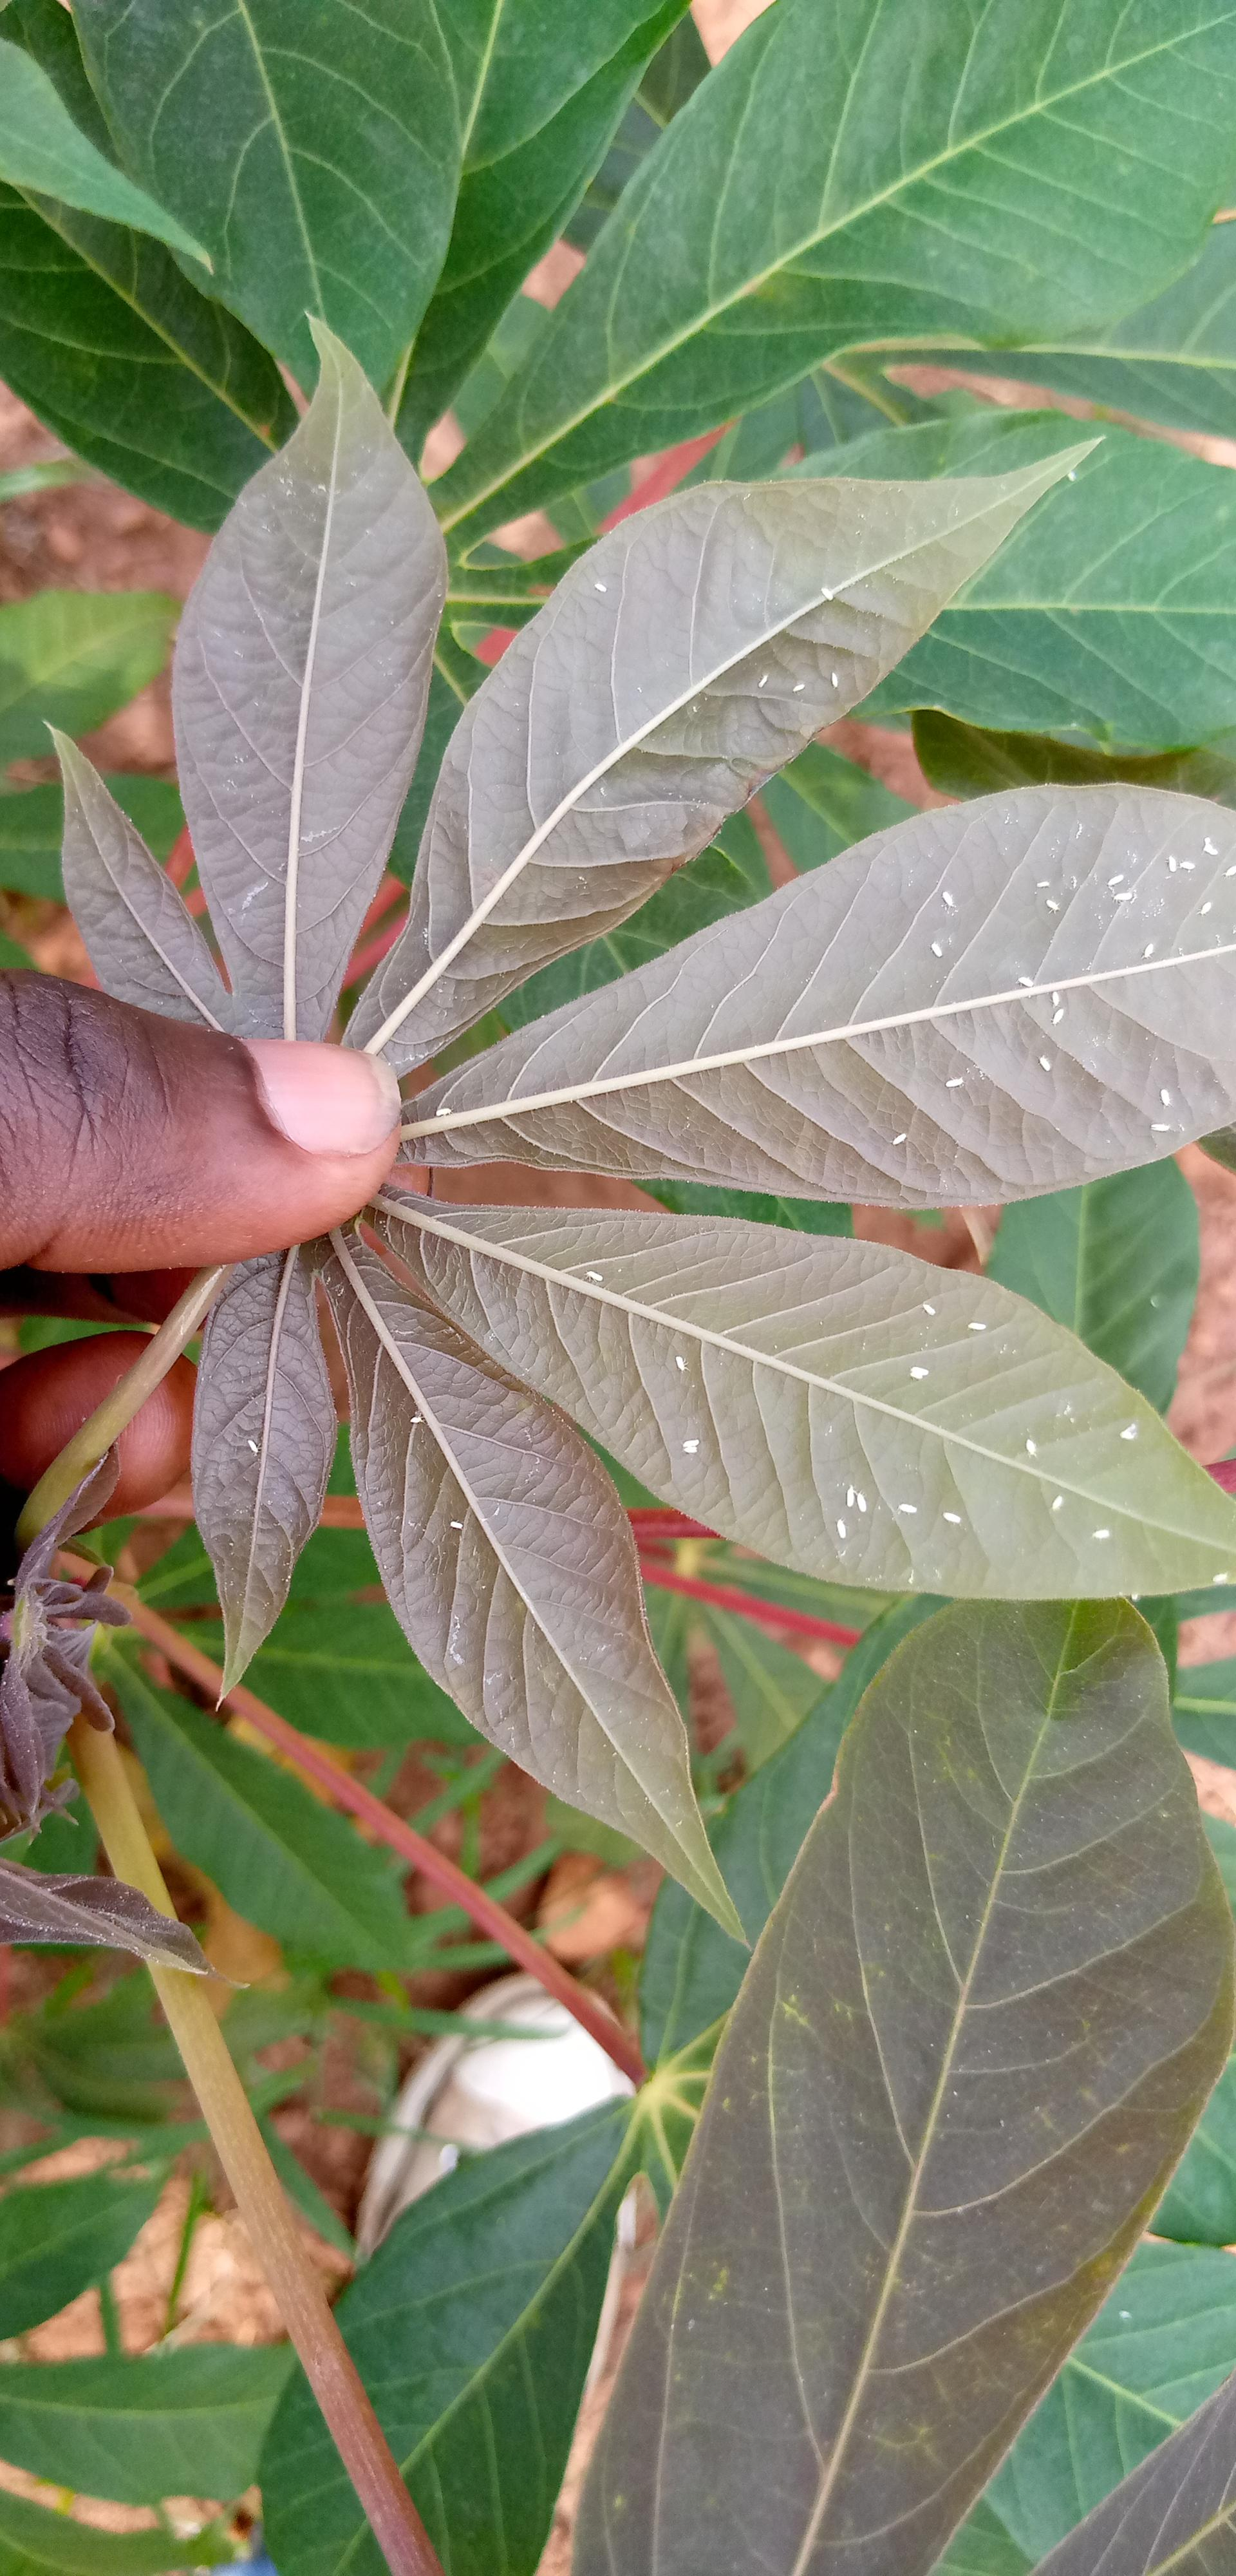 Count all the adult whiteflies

43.